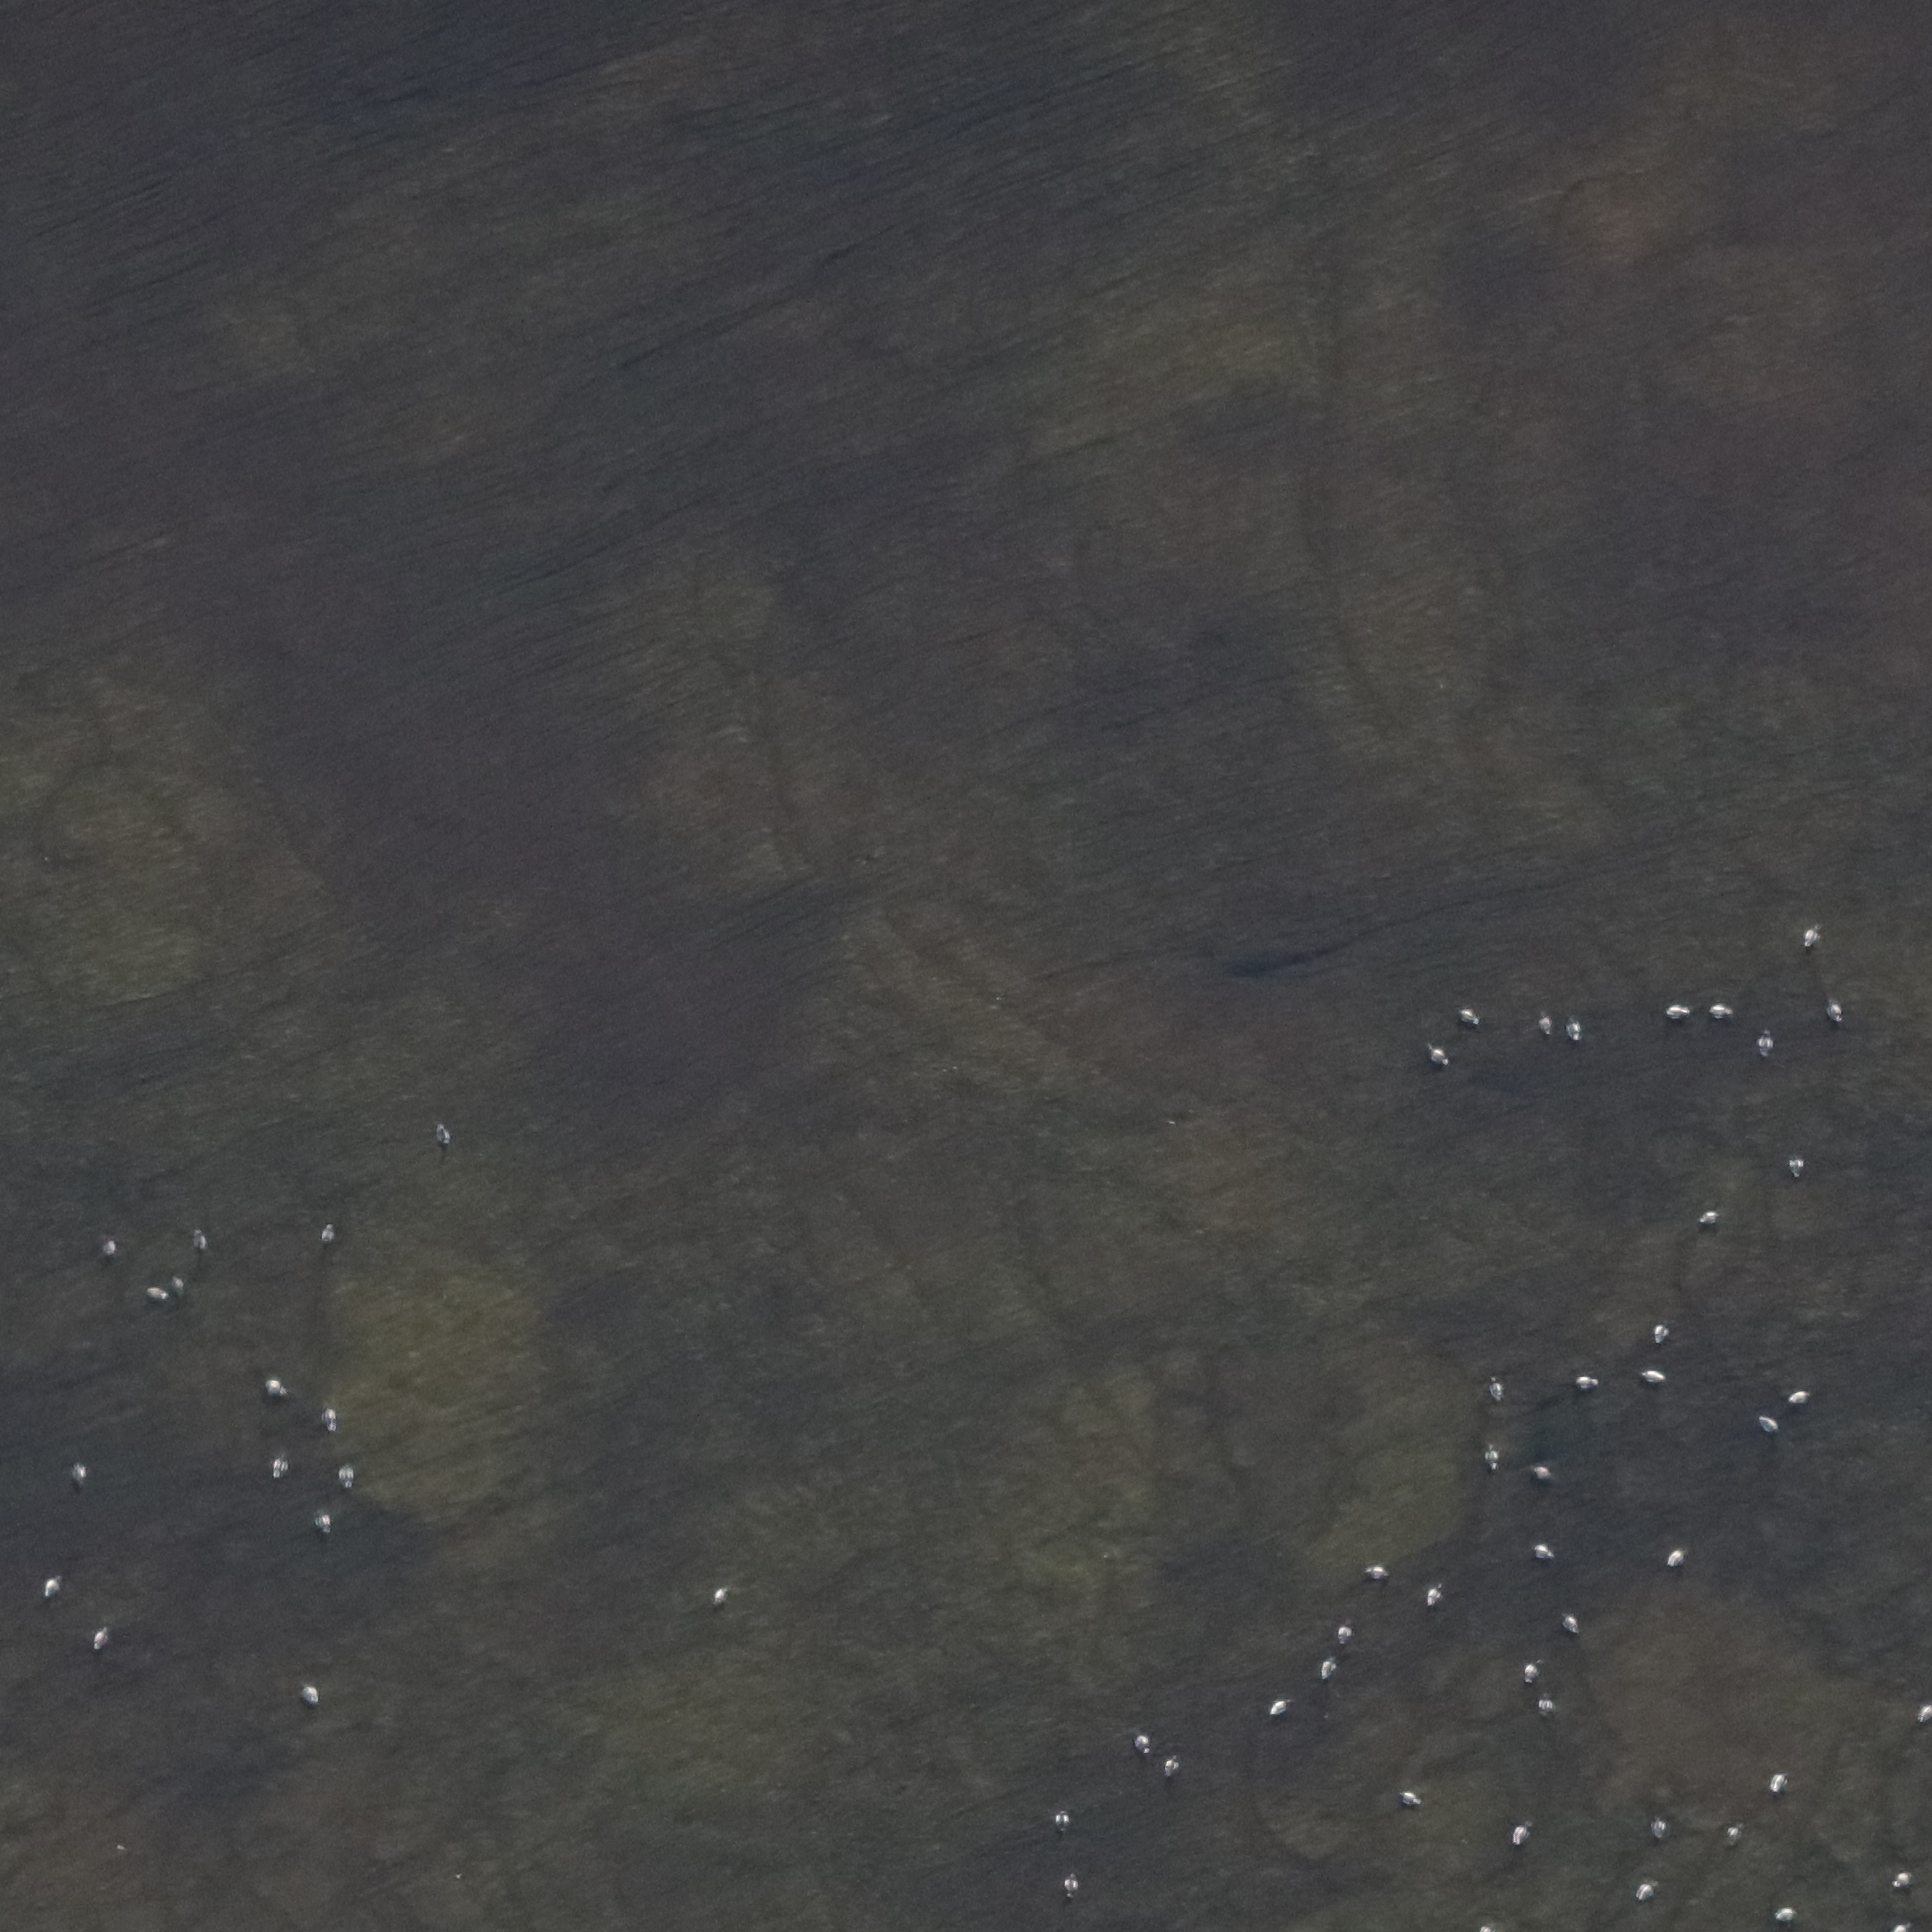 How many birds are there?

59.